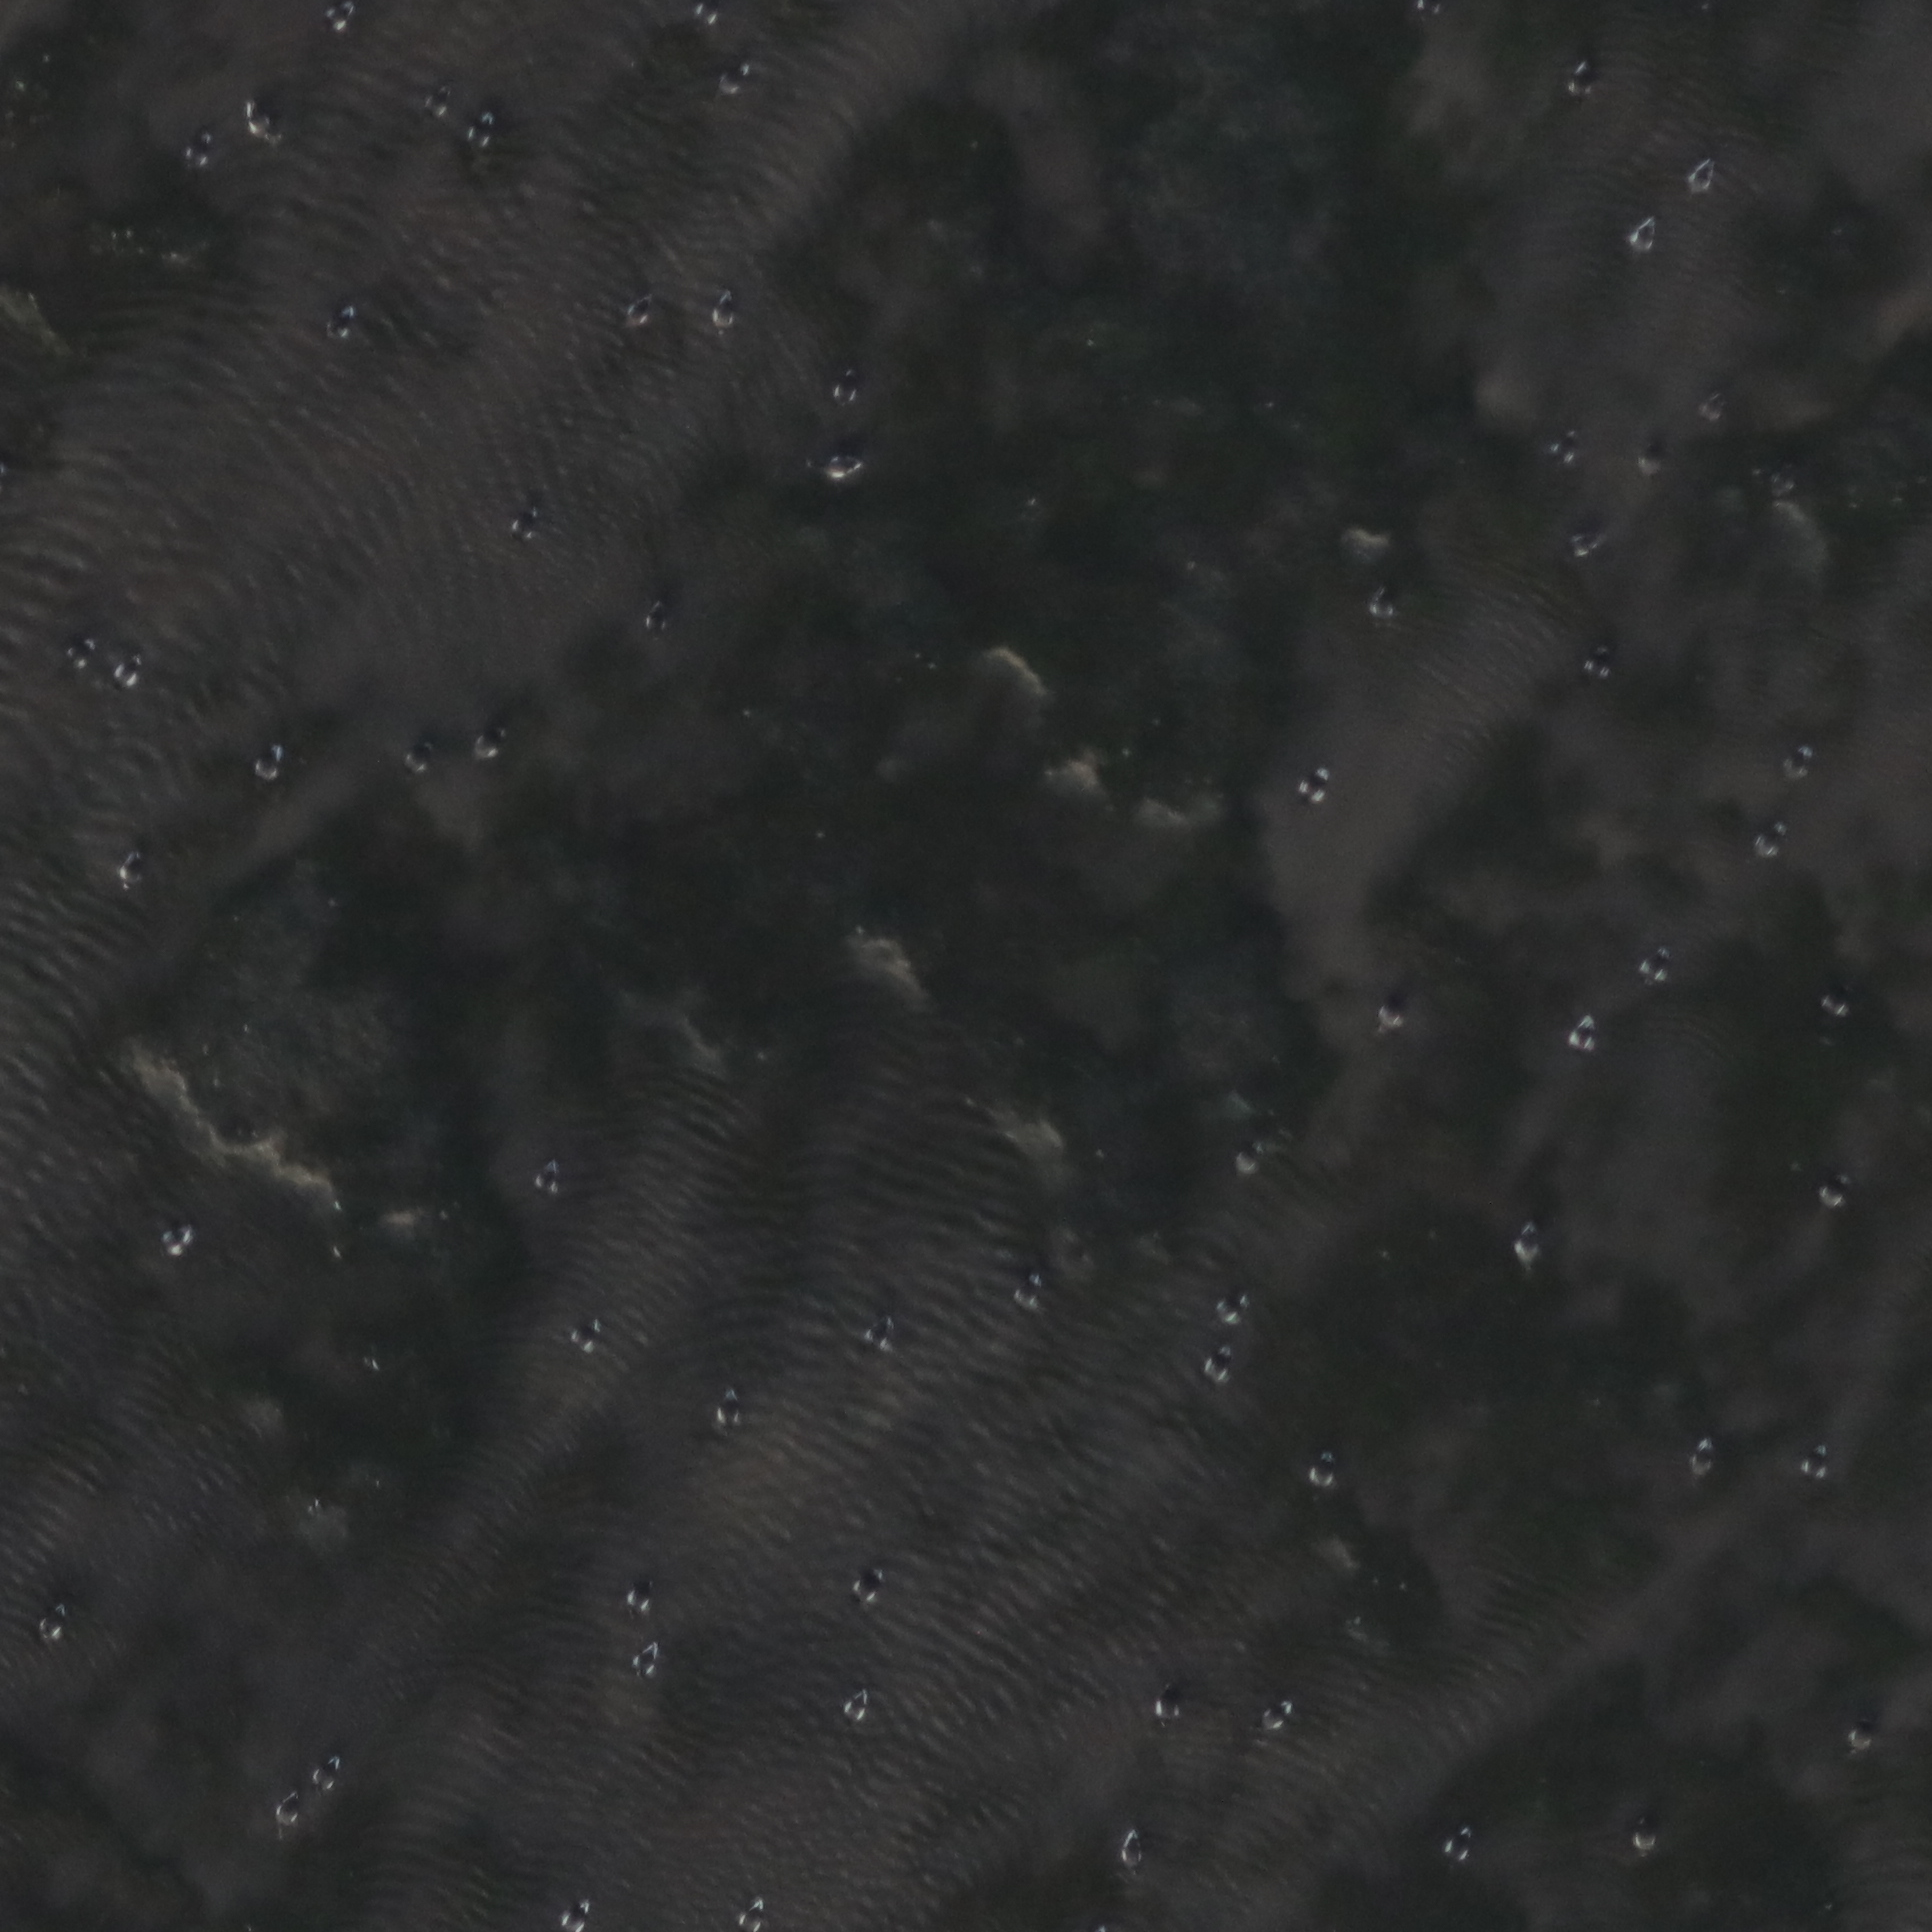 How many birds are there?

63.